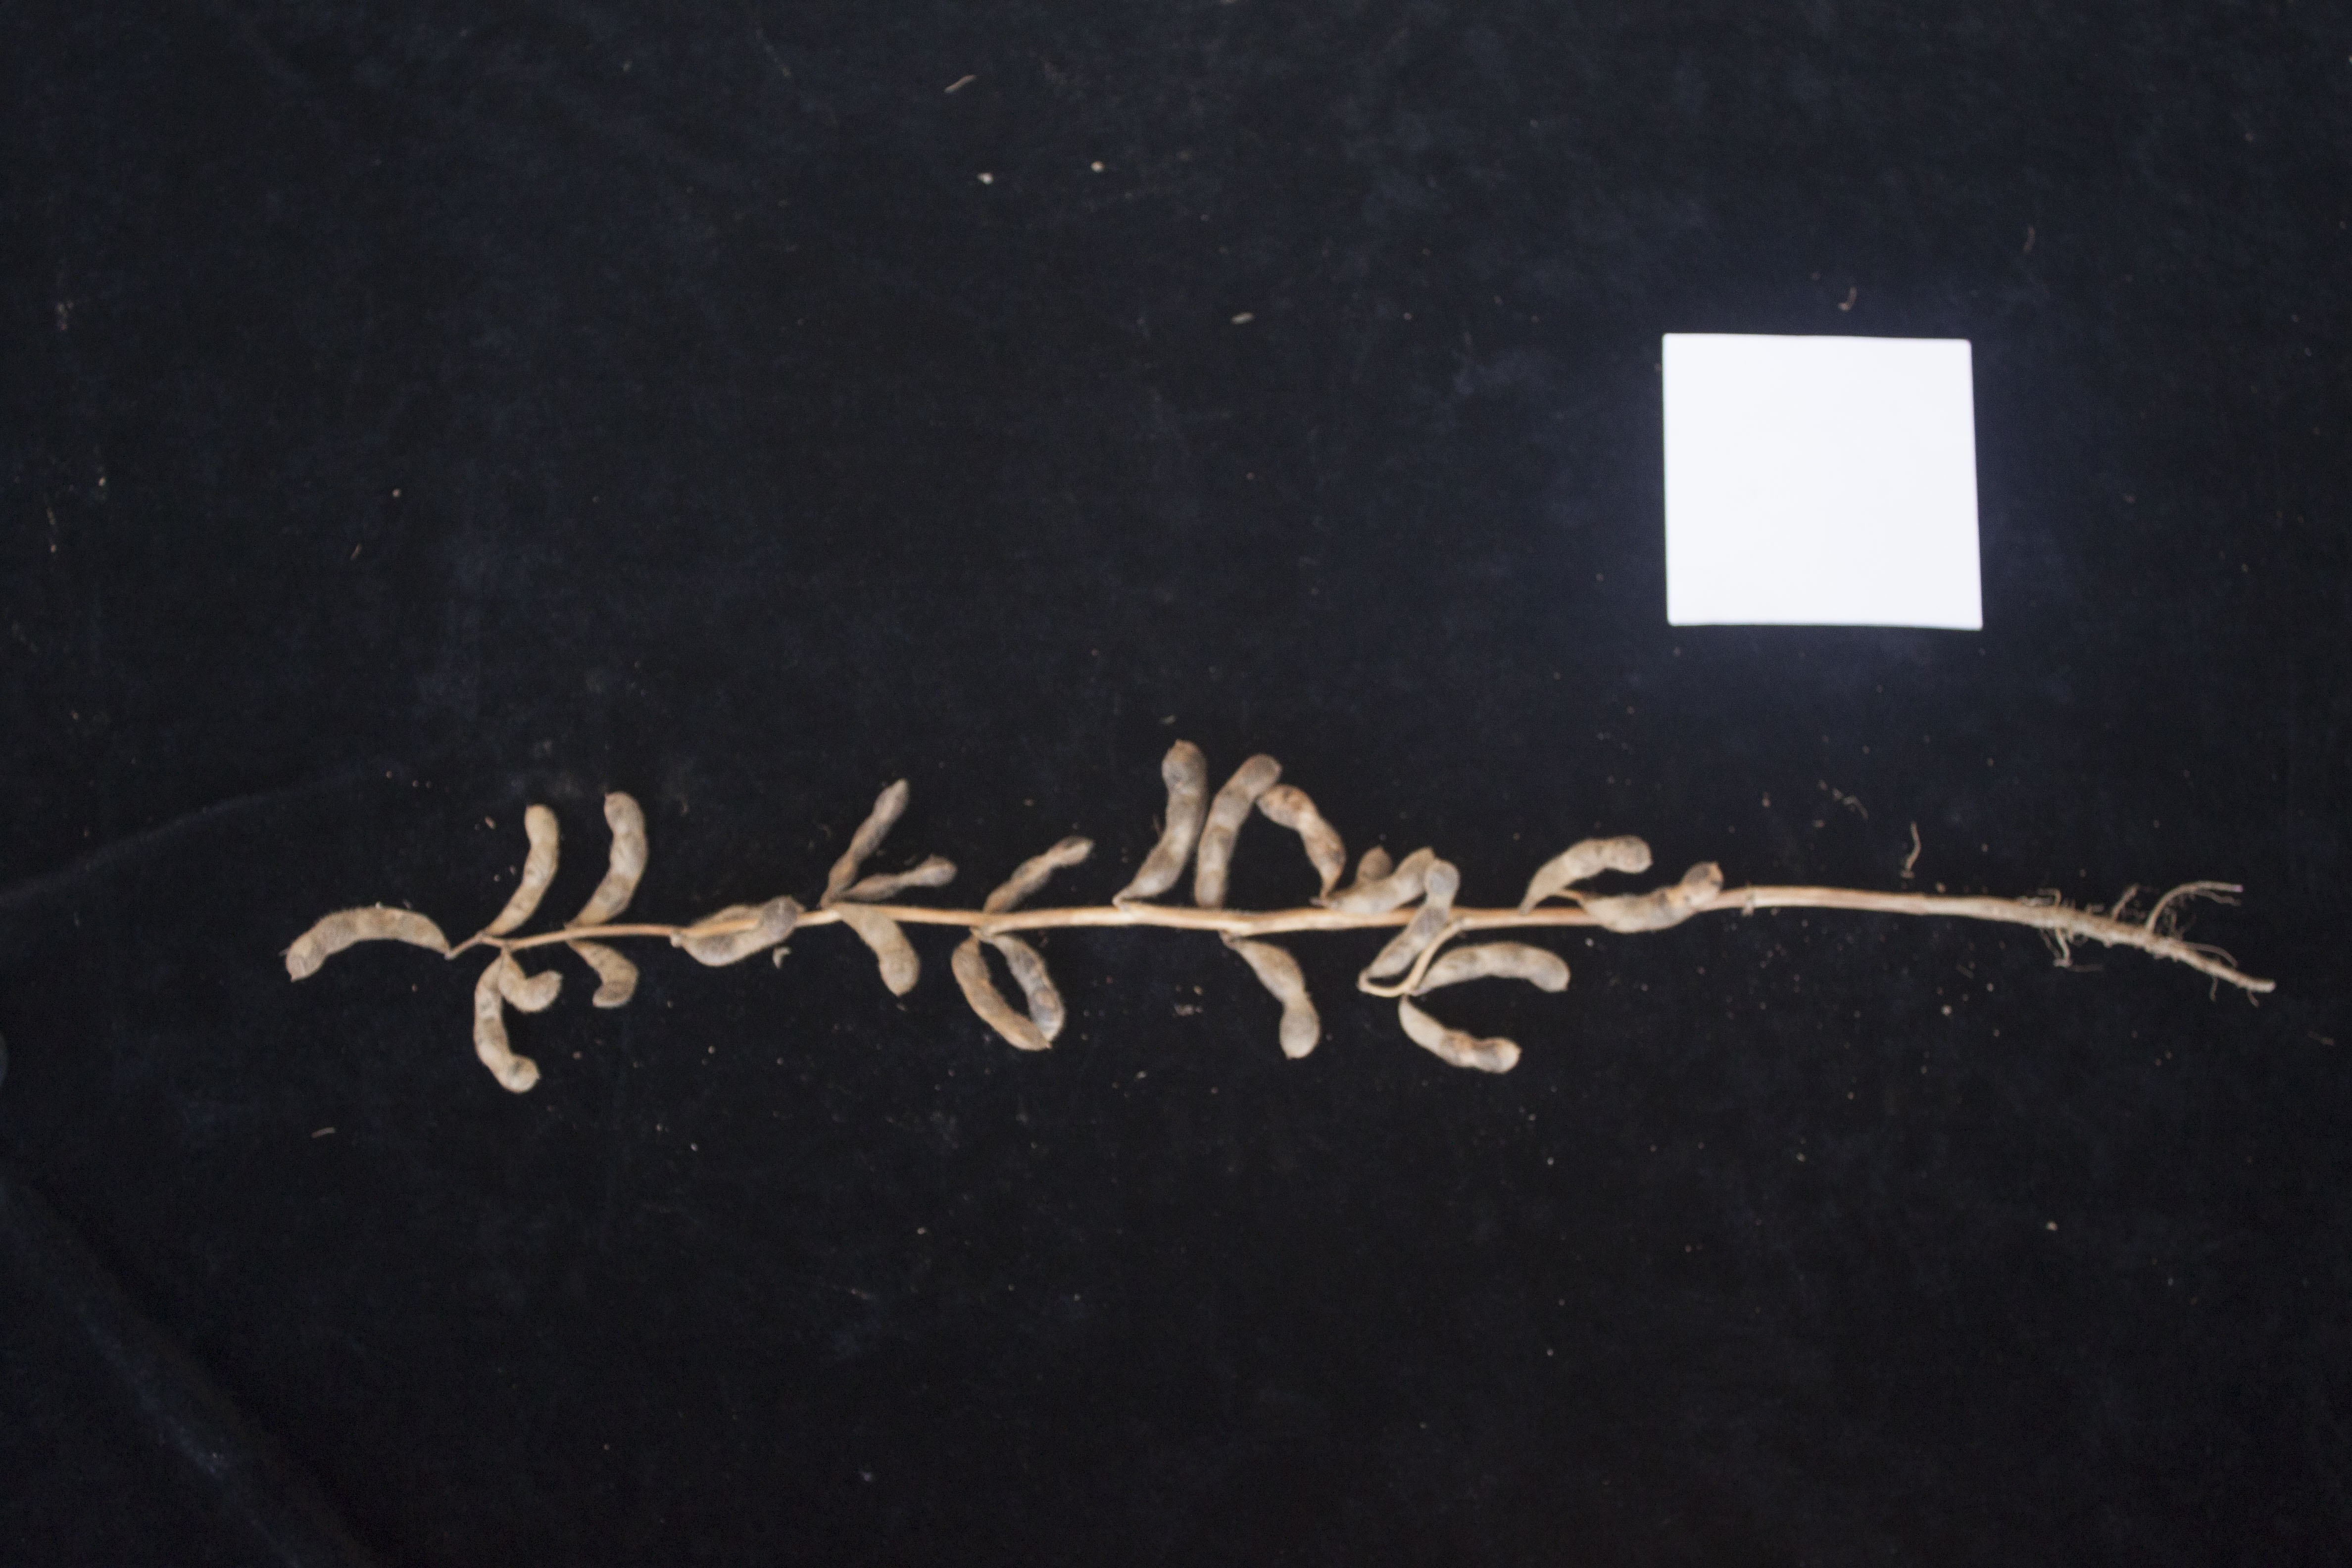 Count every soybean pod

24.